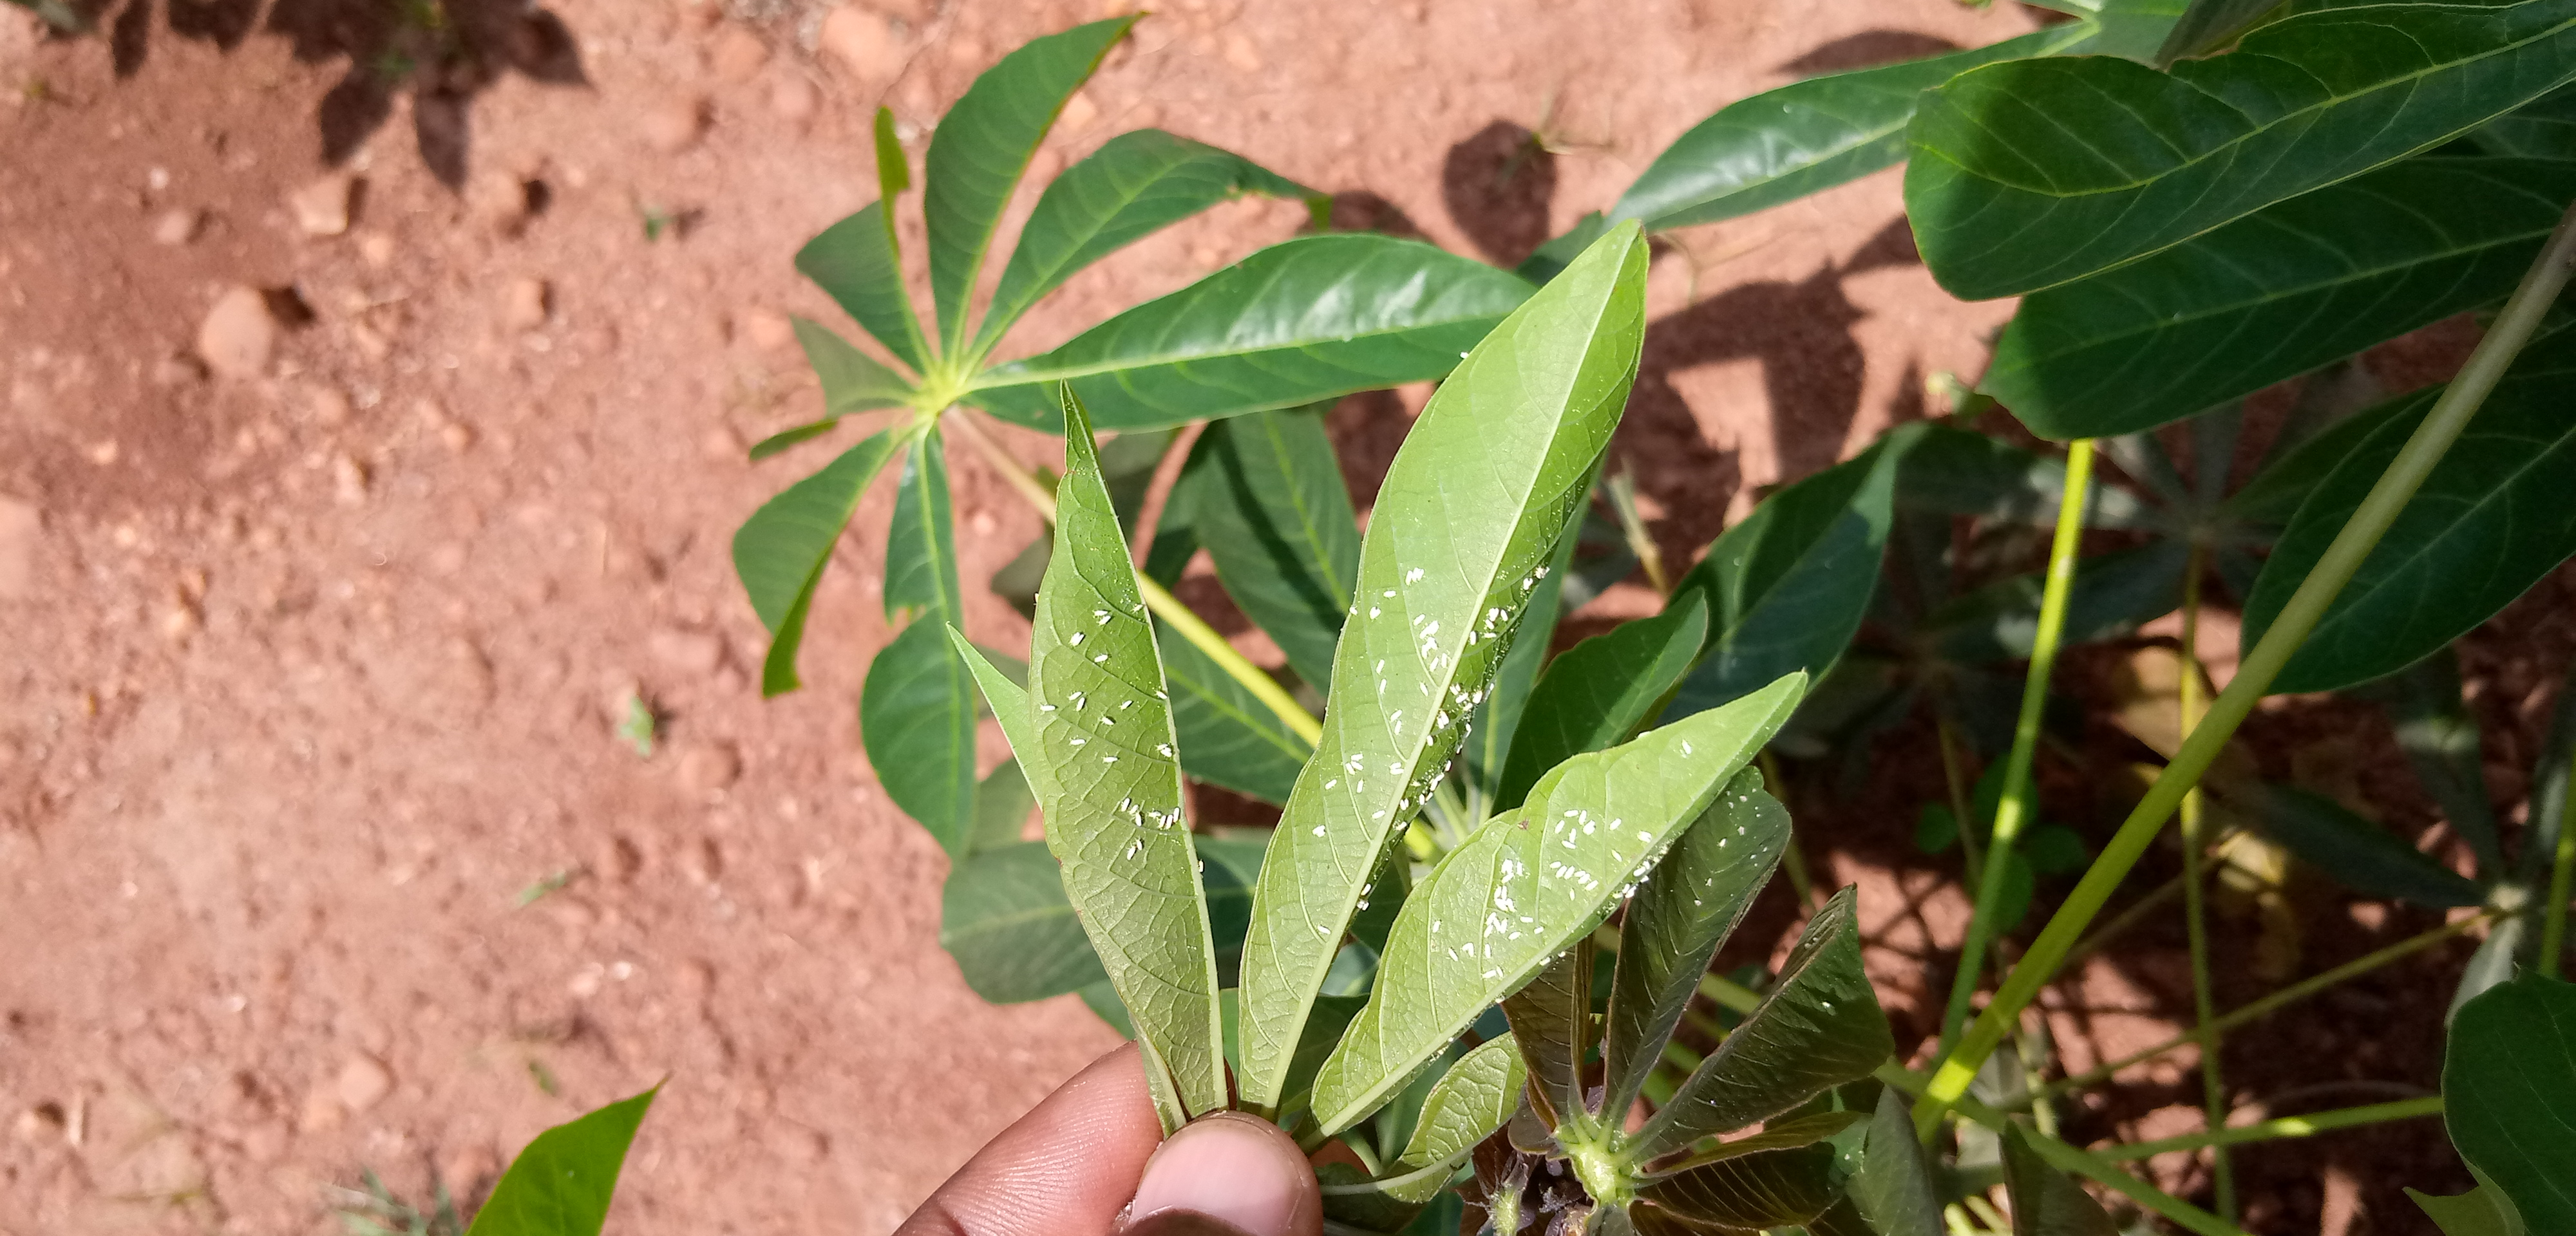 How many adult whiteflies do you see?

151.